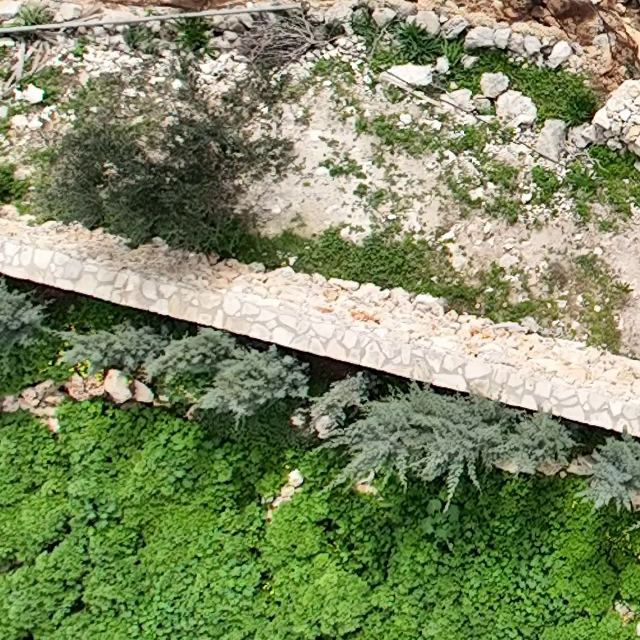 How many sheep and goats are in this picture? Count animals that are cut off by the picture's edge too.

3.